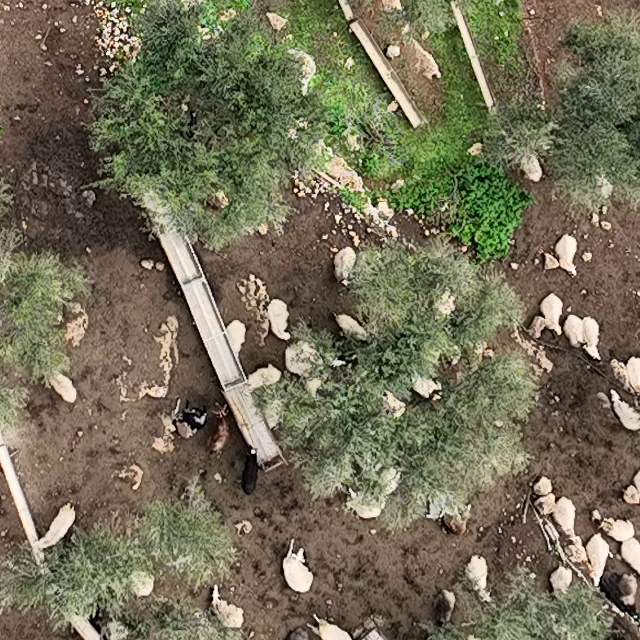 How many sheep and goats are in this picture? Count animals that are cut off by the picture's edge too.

43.